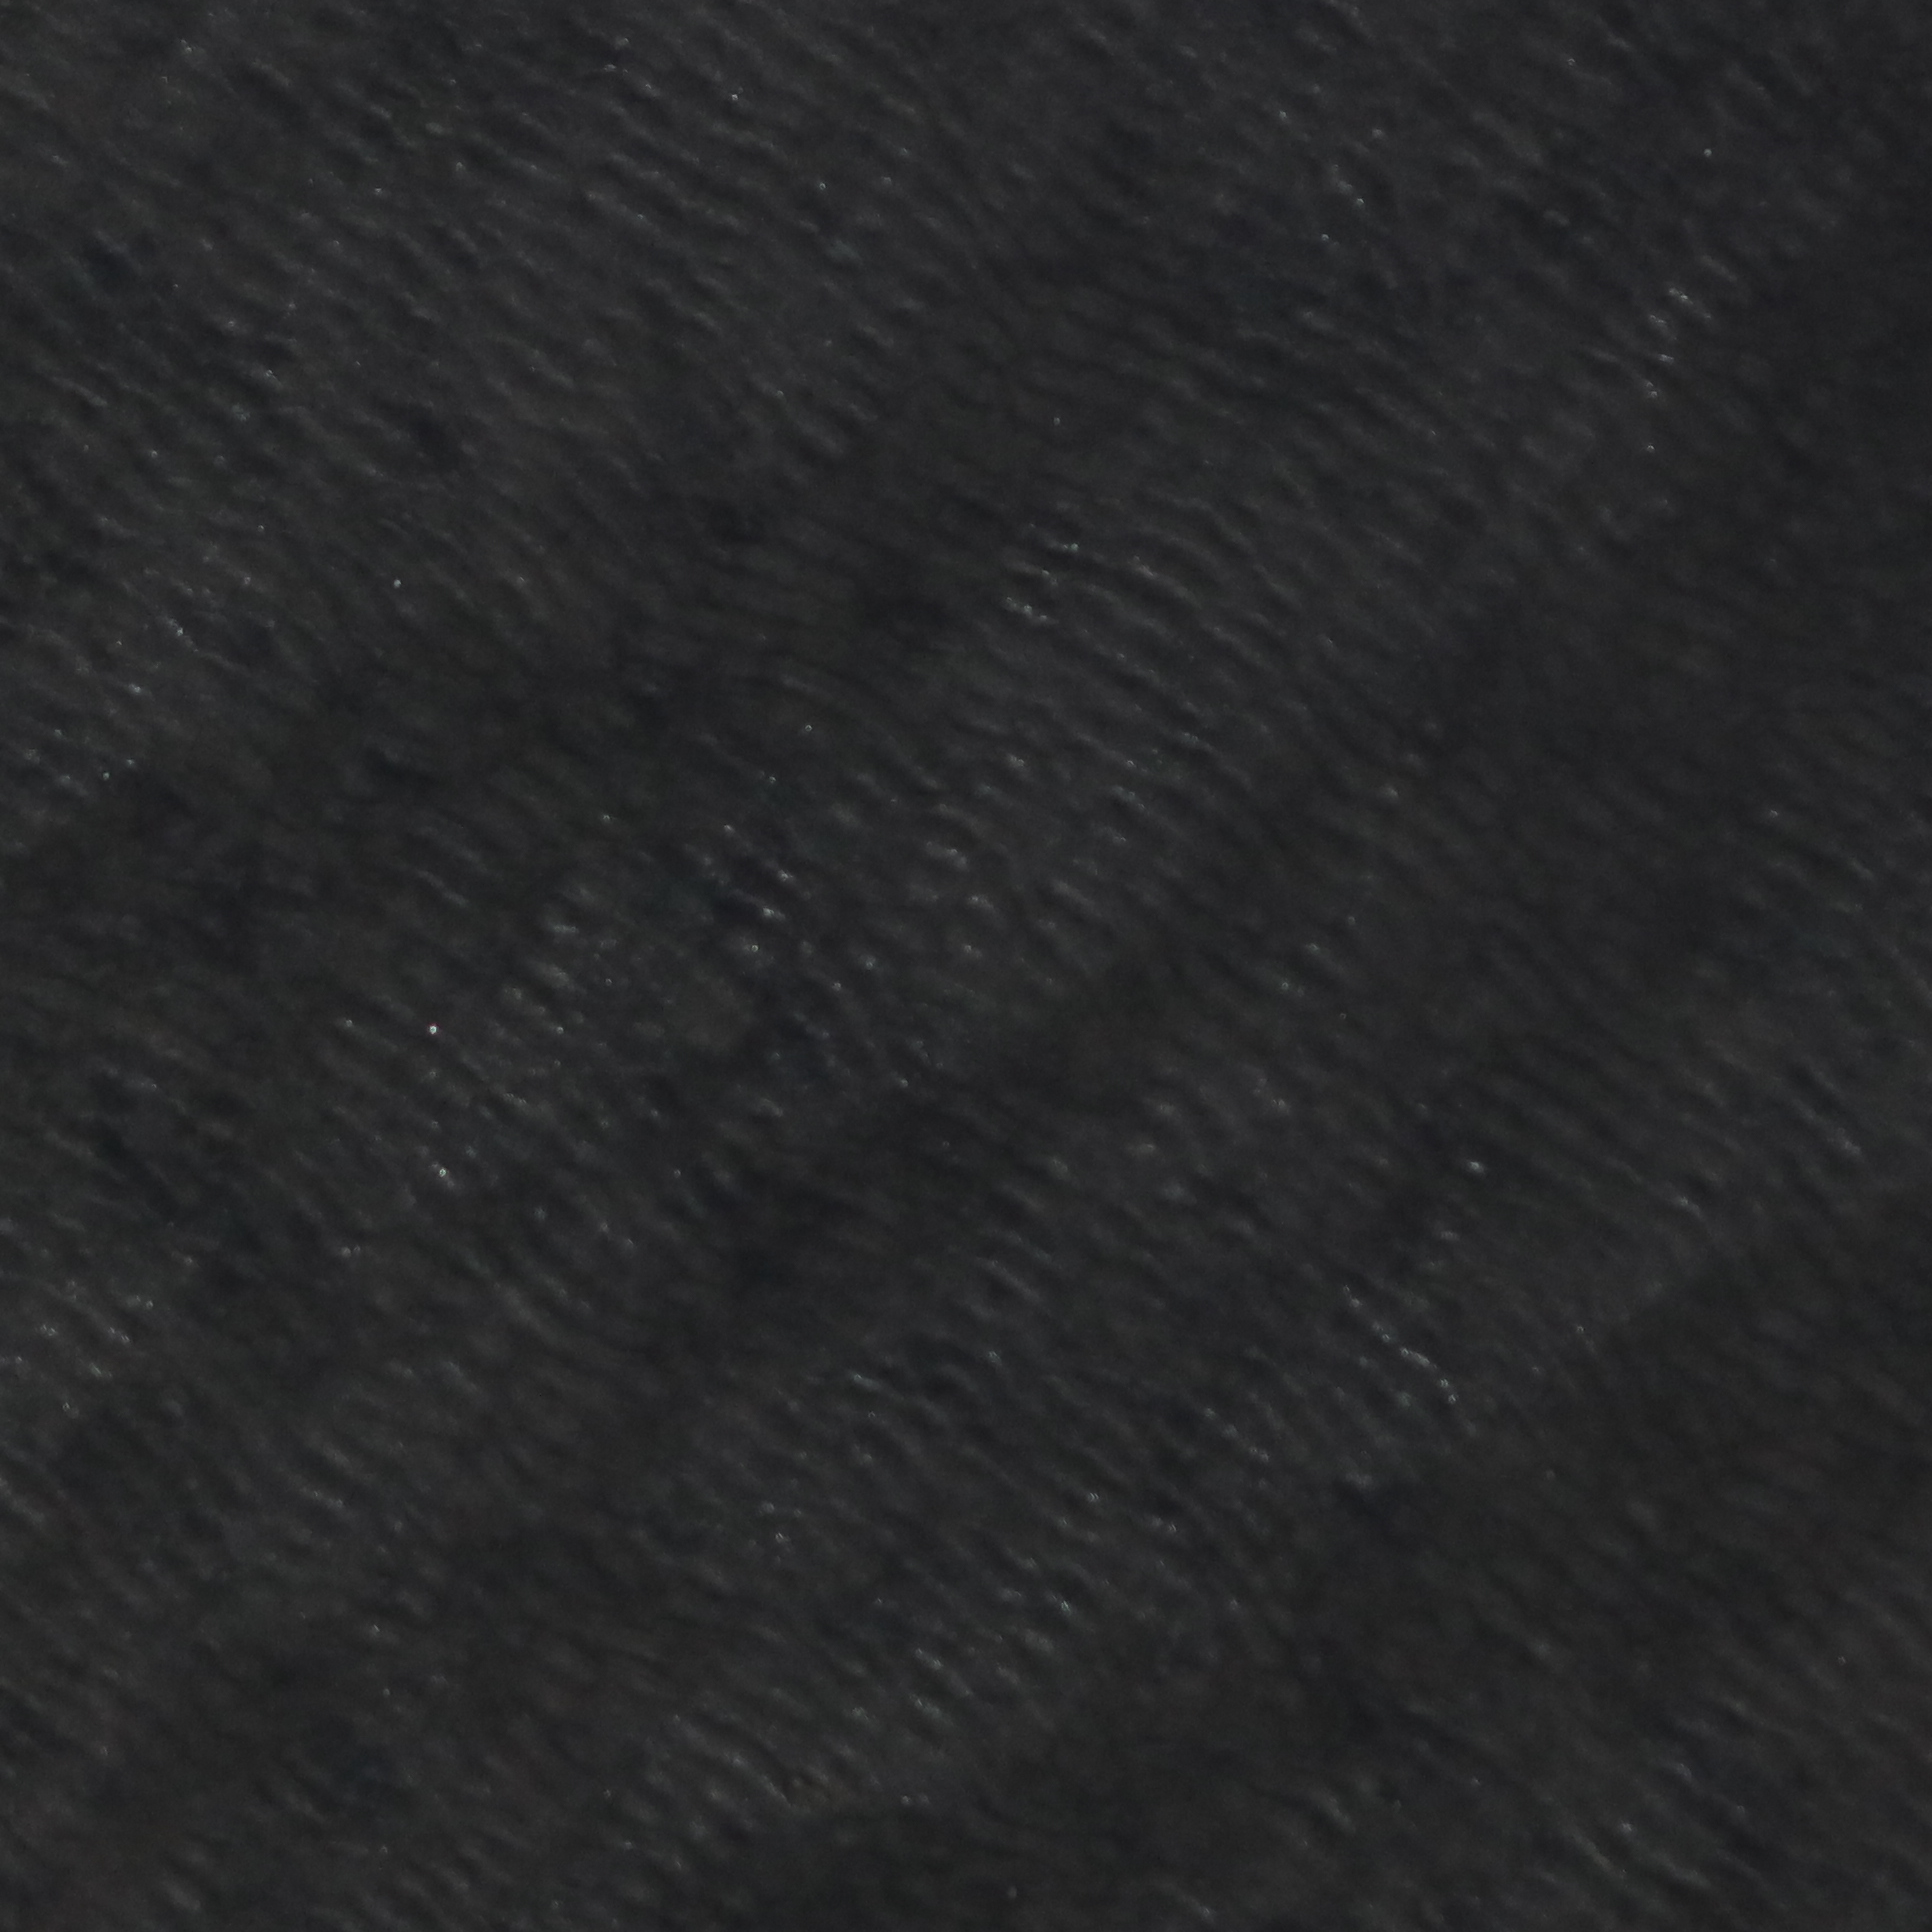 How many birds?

0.